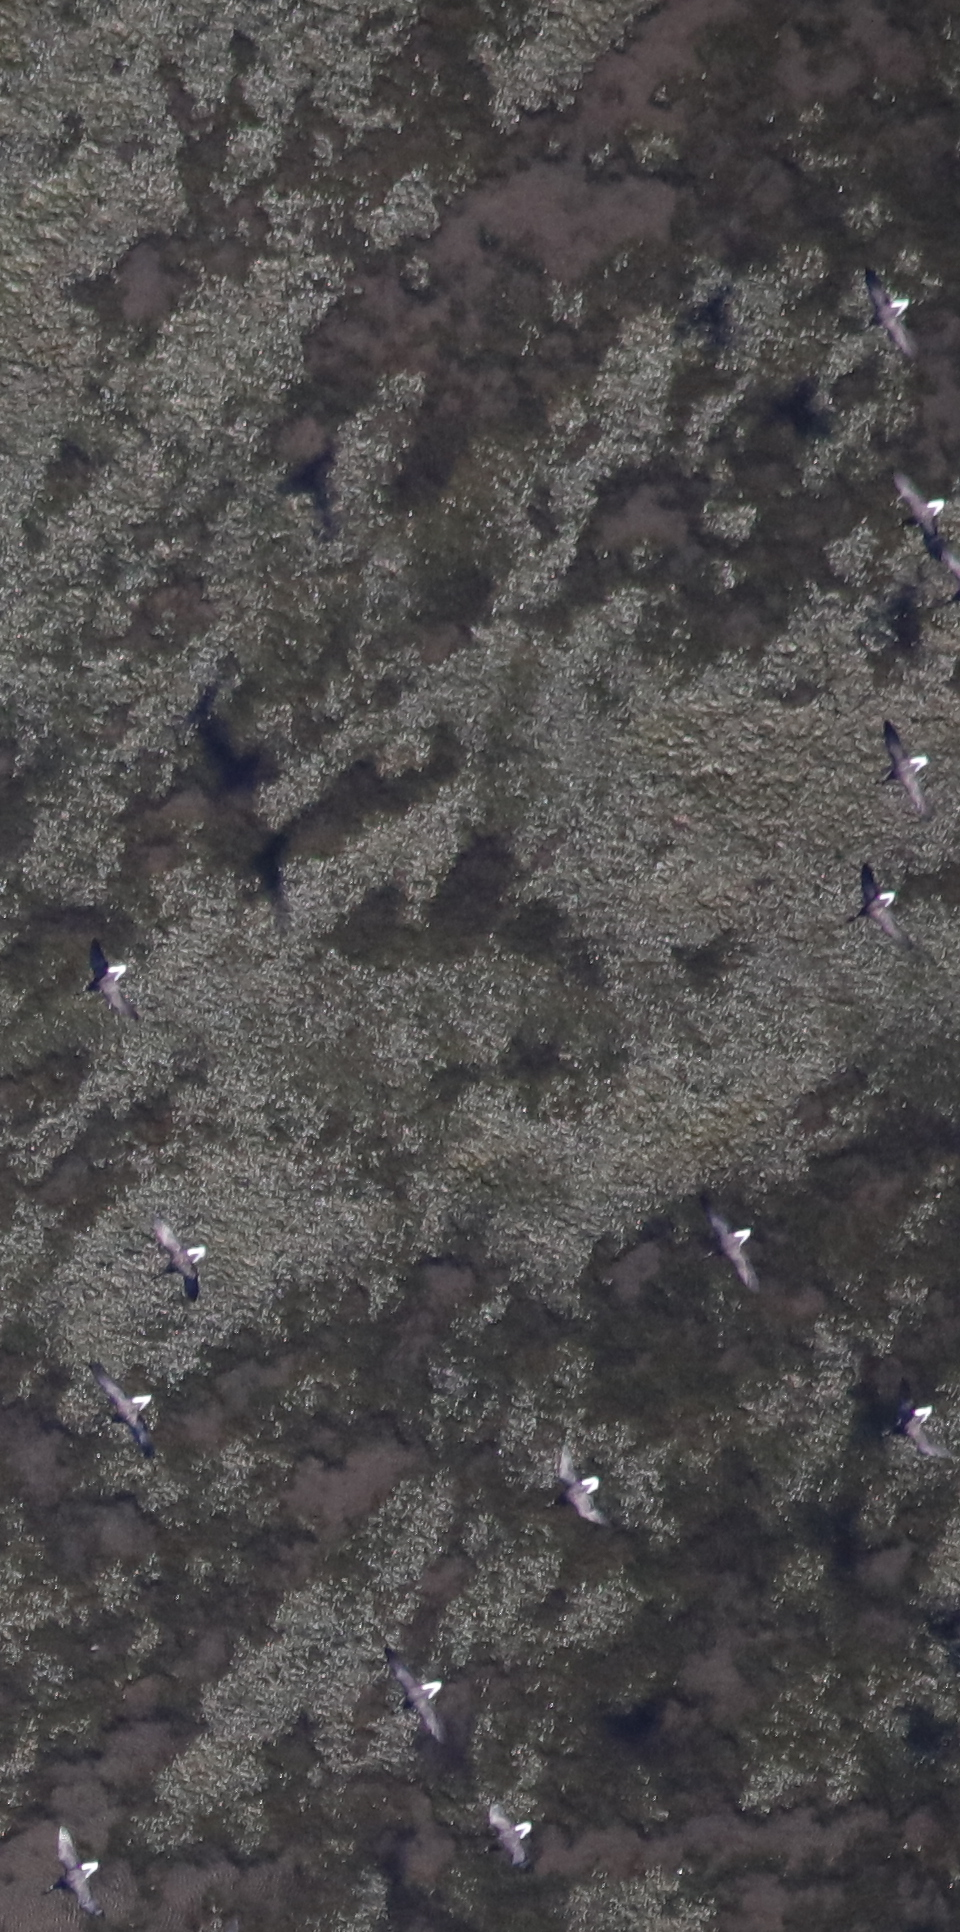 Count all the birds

13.